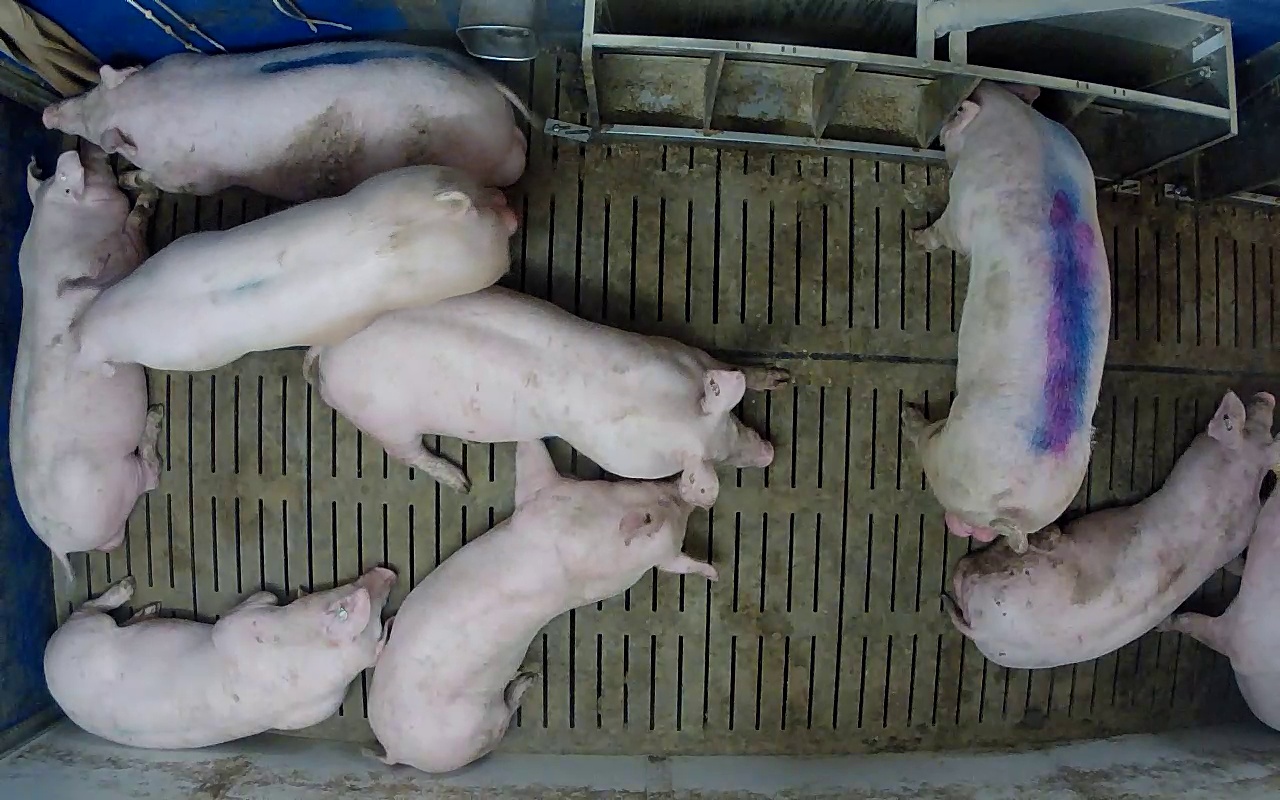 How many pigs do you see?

9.